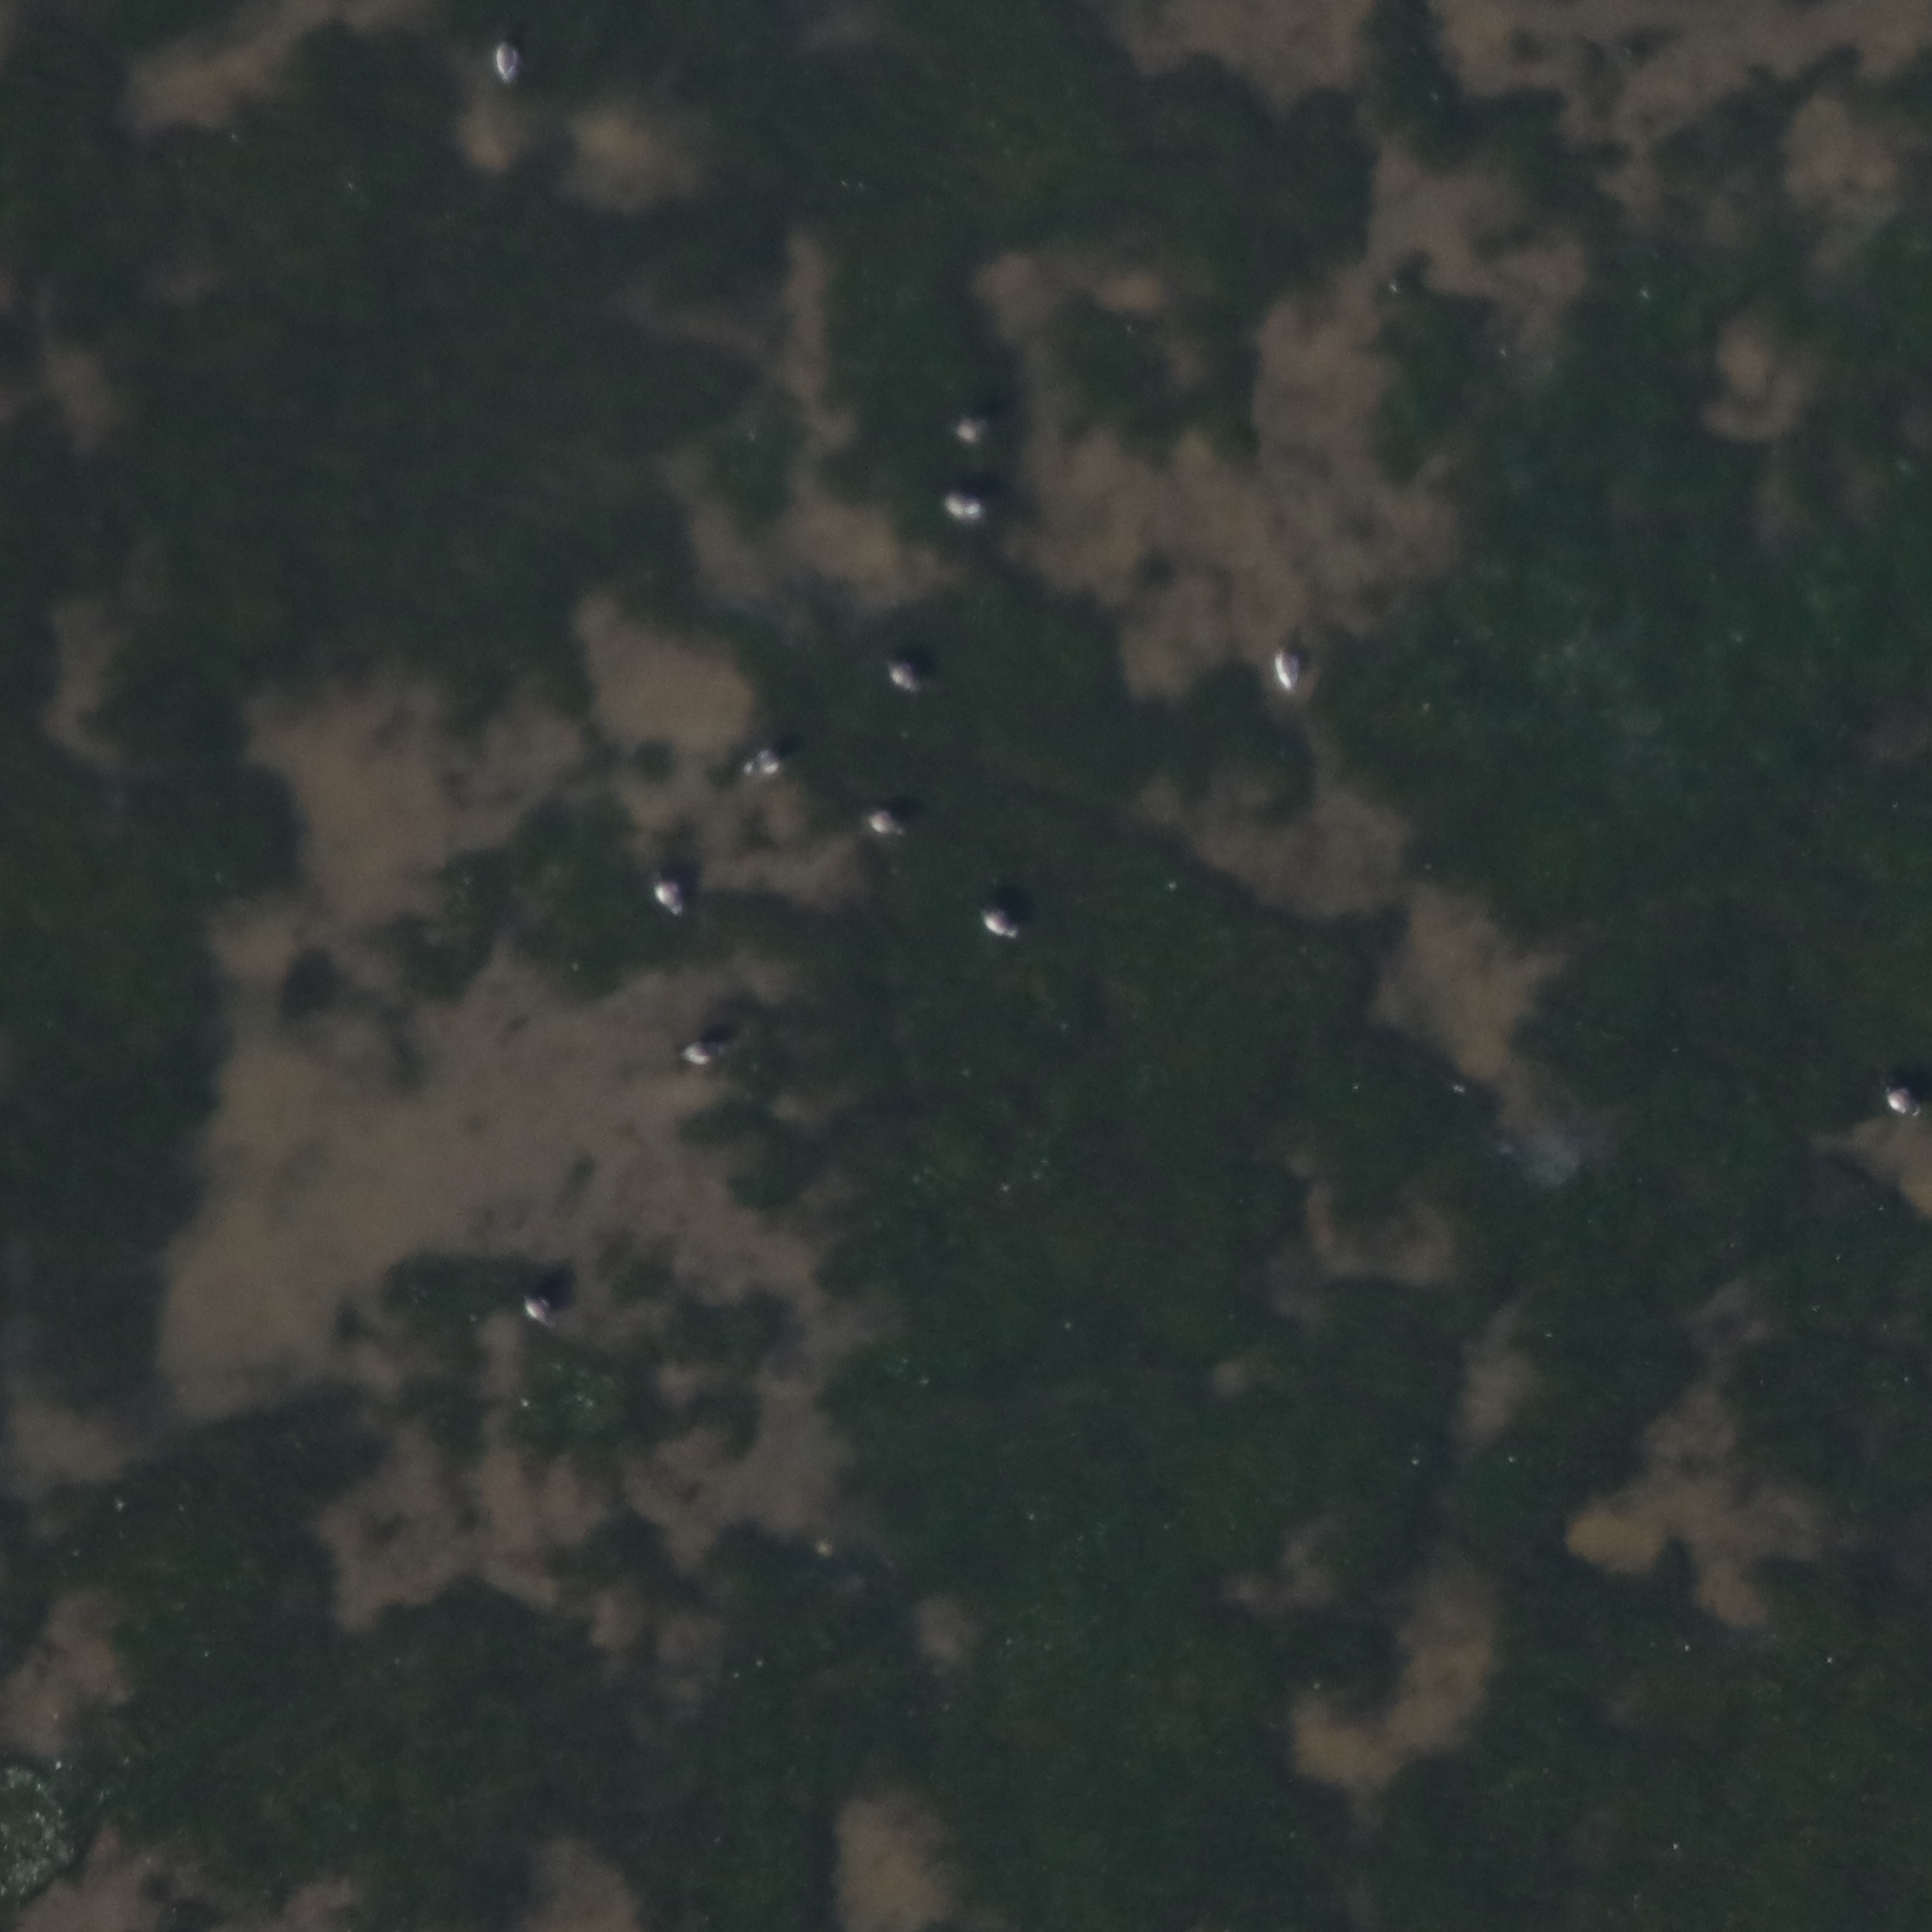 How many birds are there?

12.